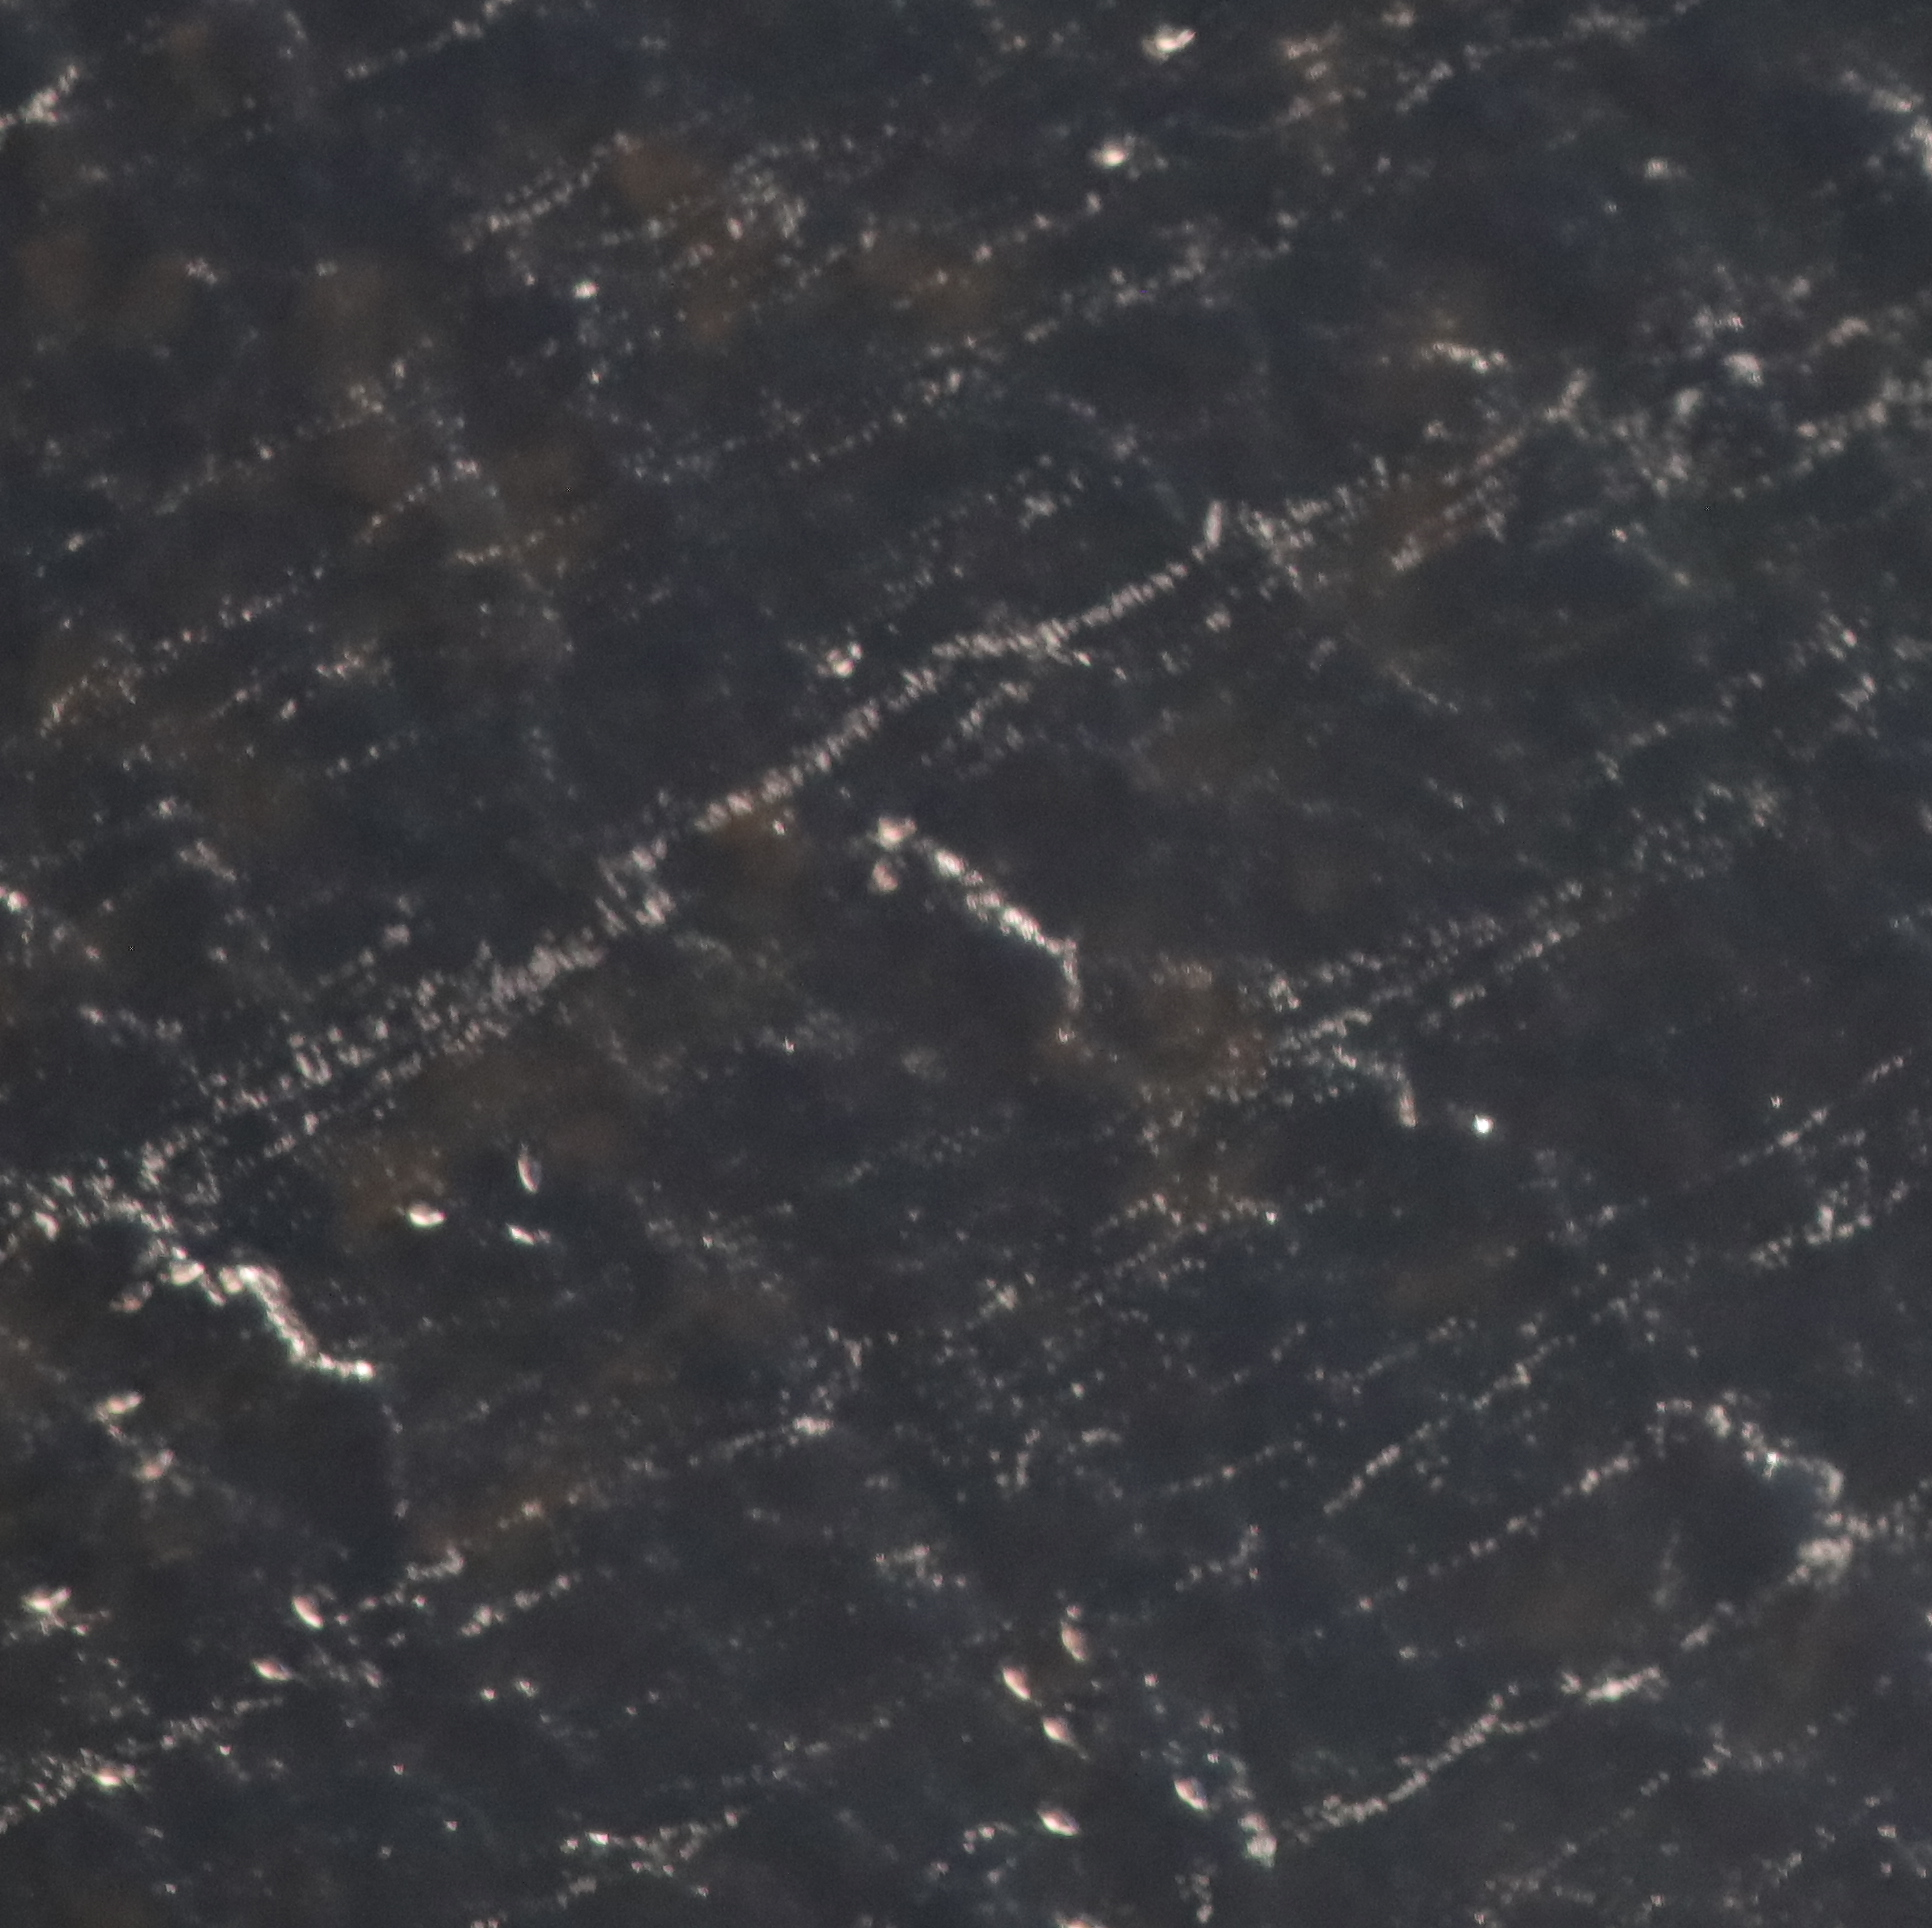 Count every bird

15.